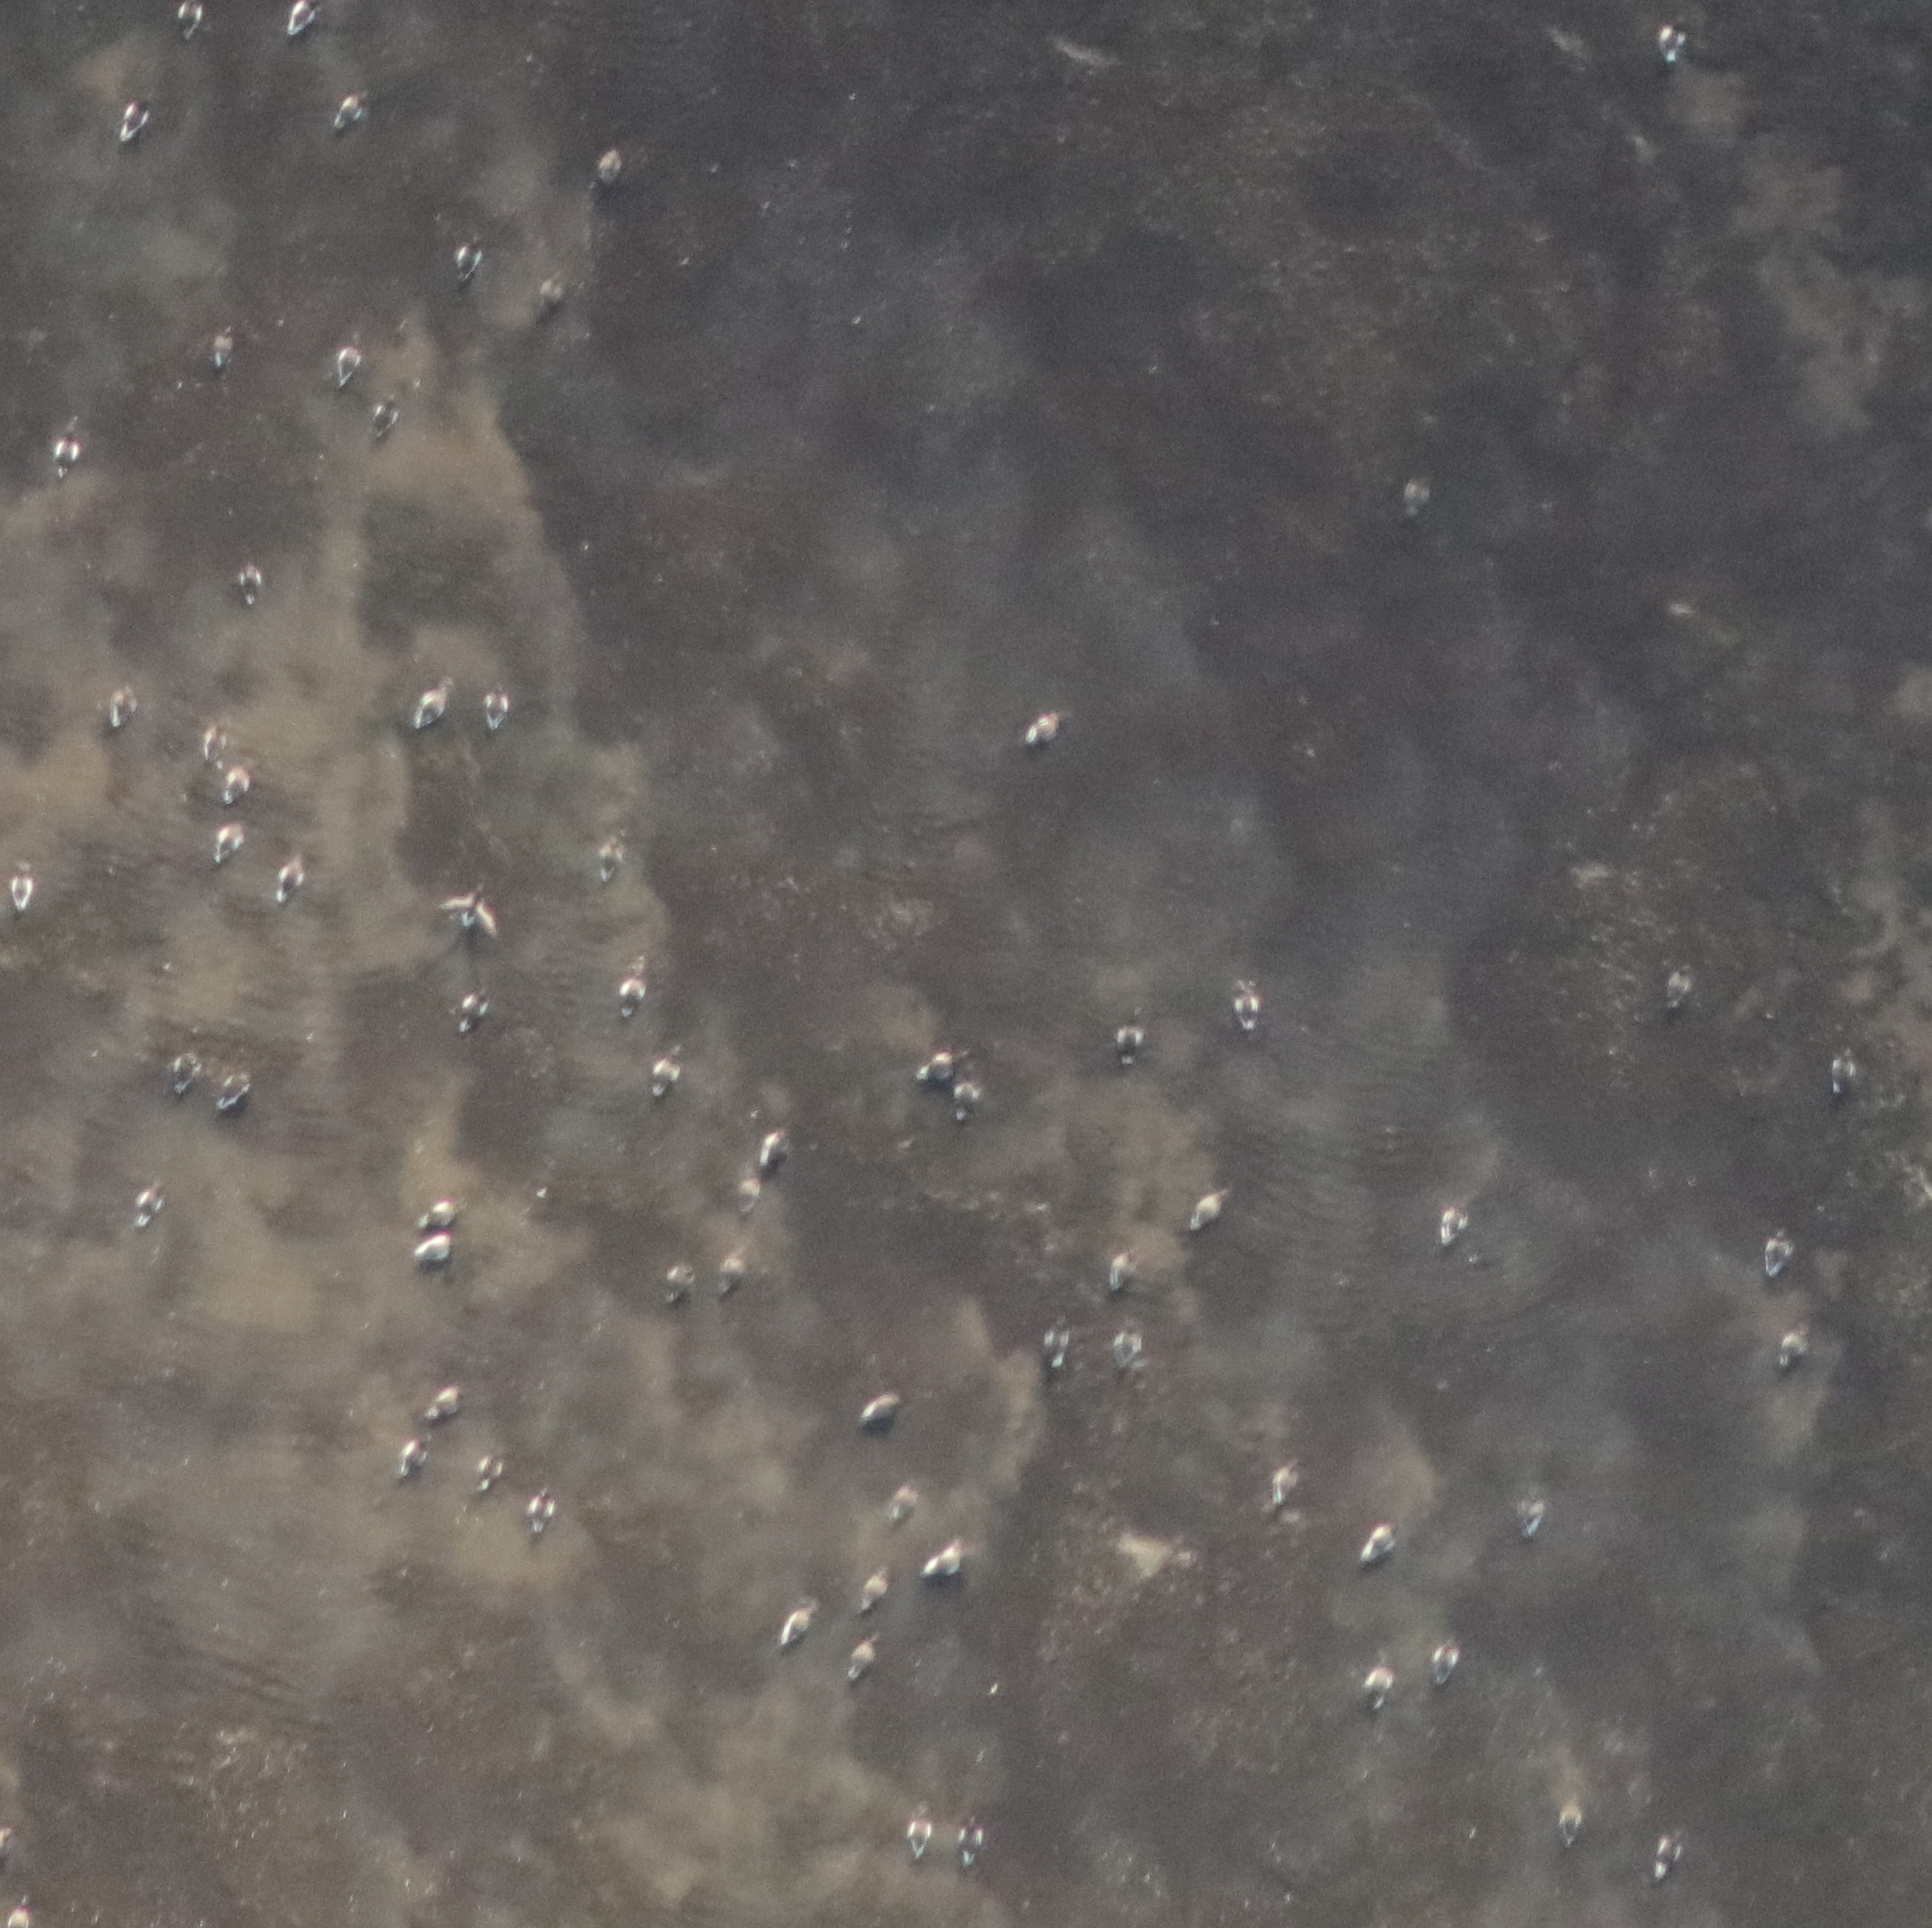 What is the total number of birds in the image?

70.